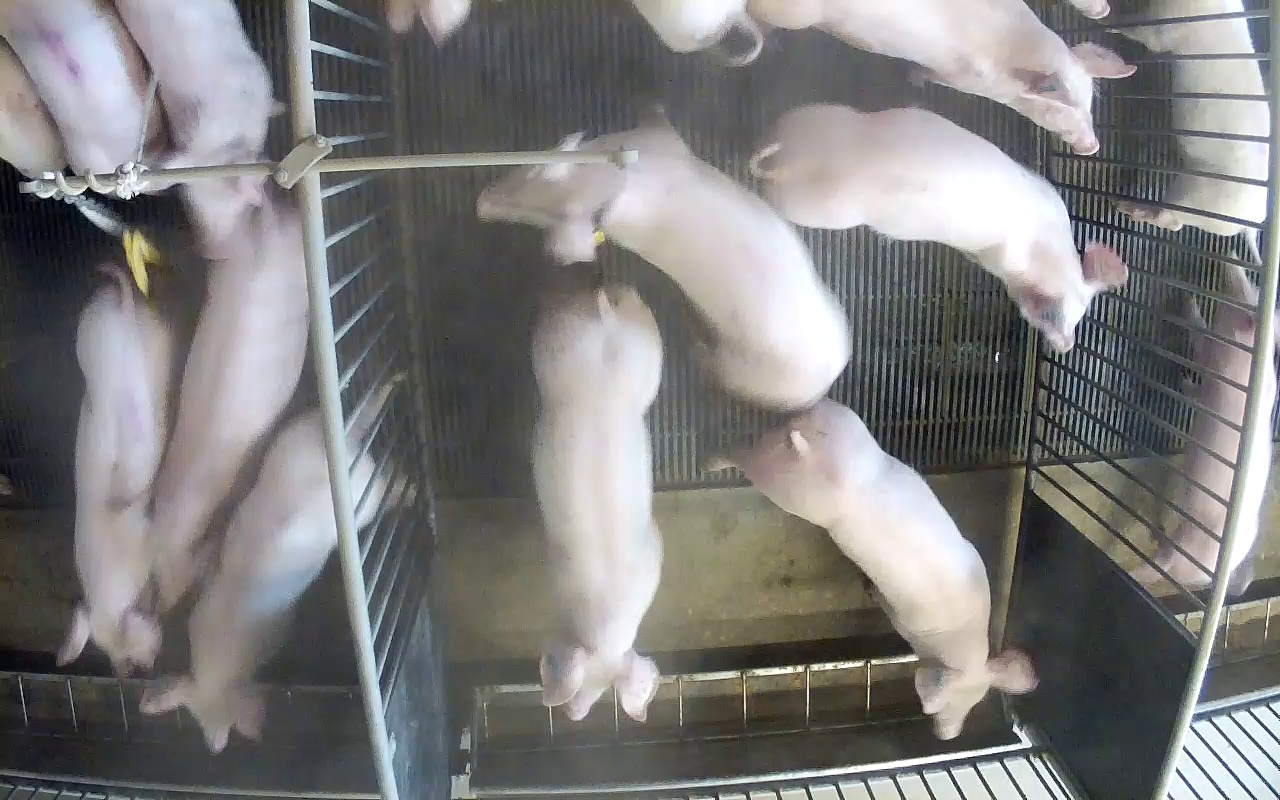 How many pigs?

15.